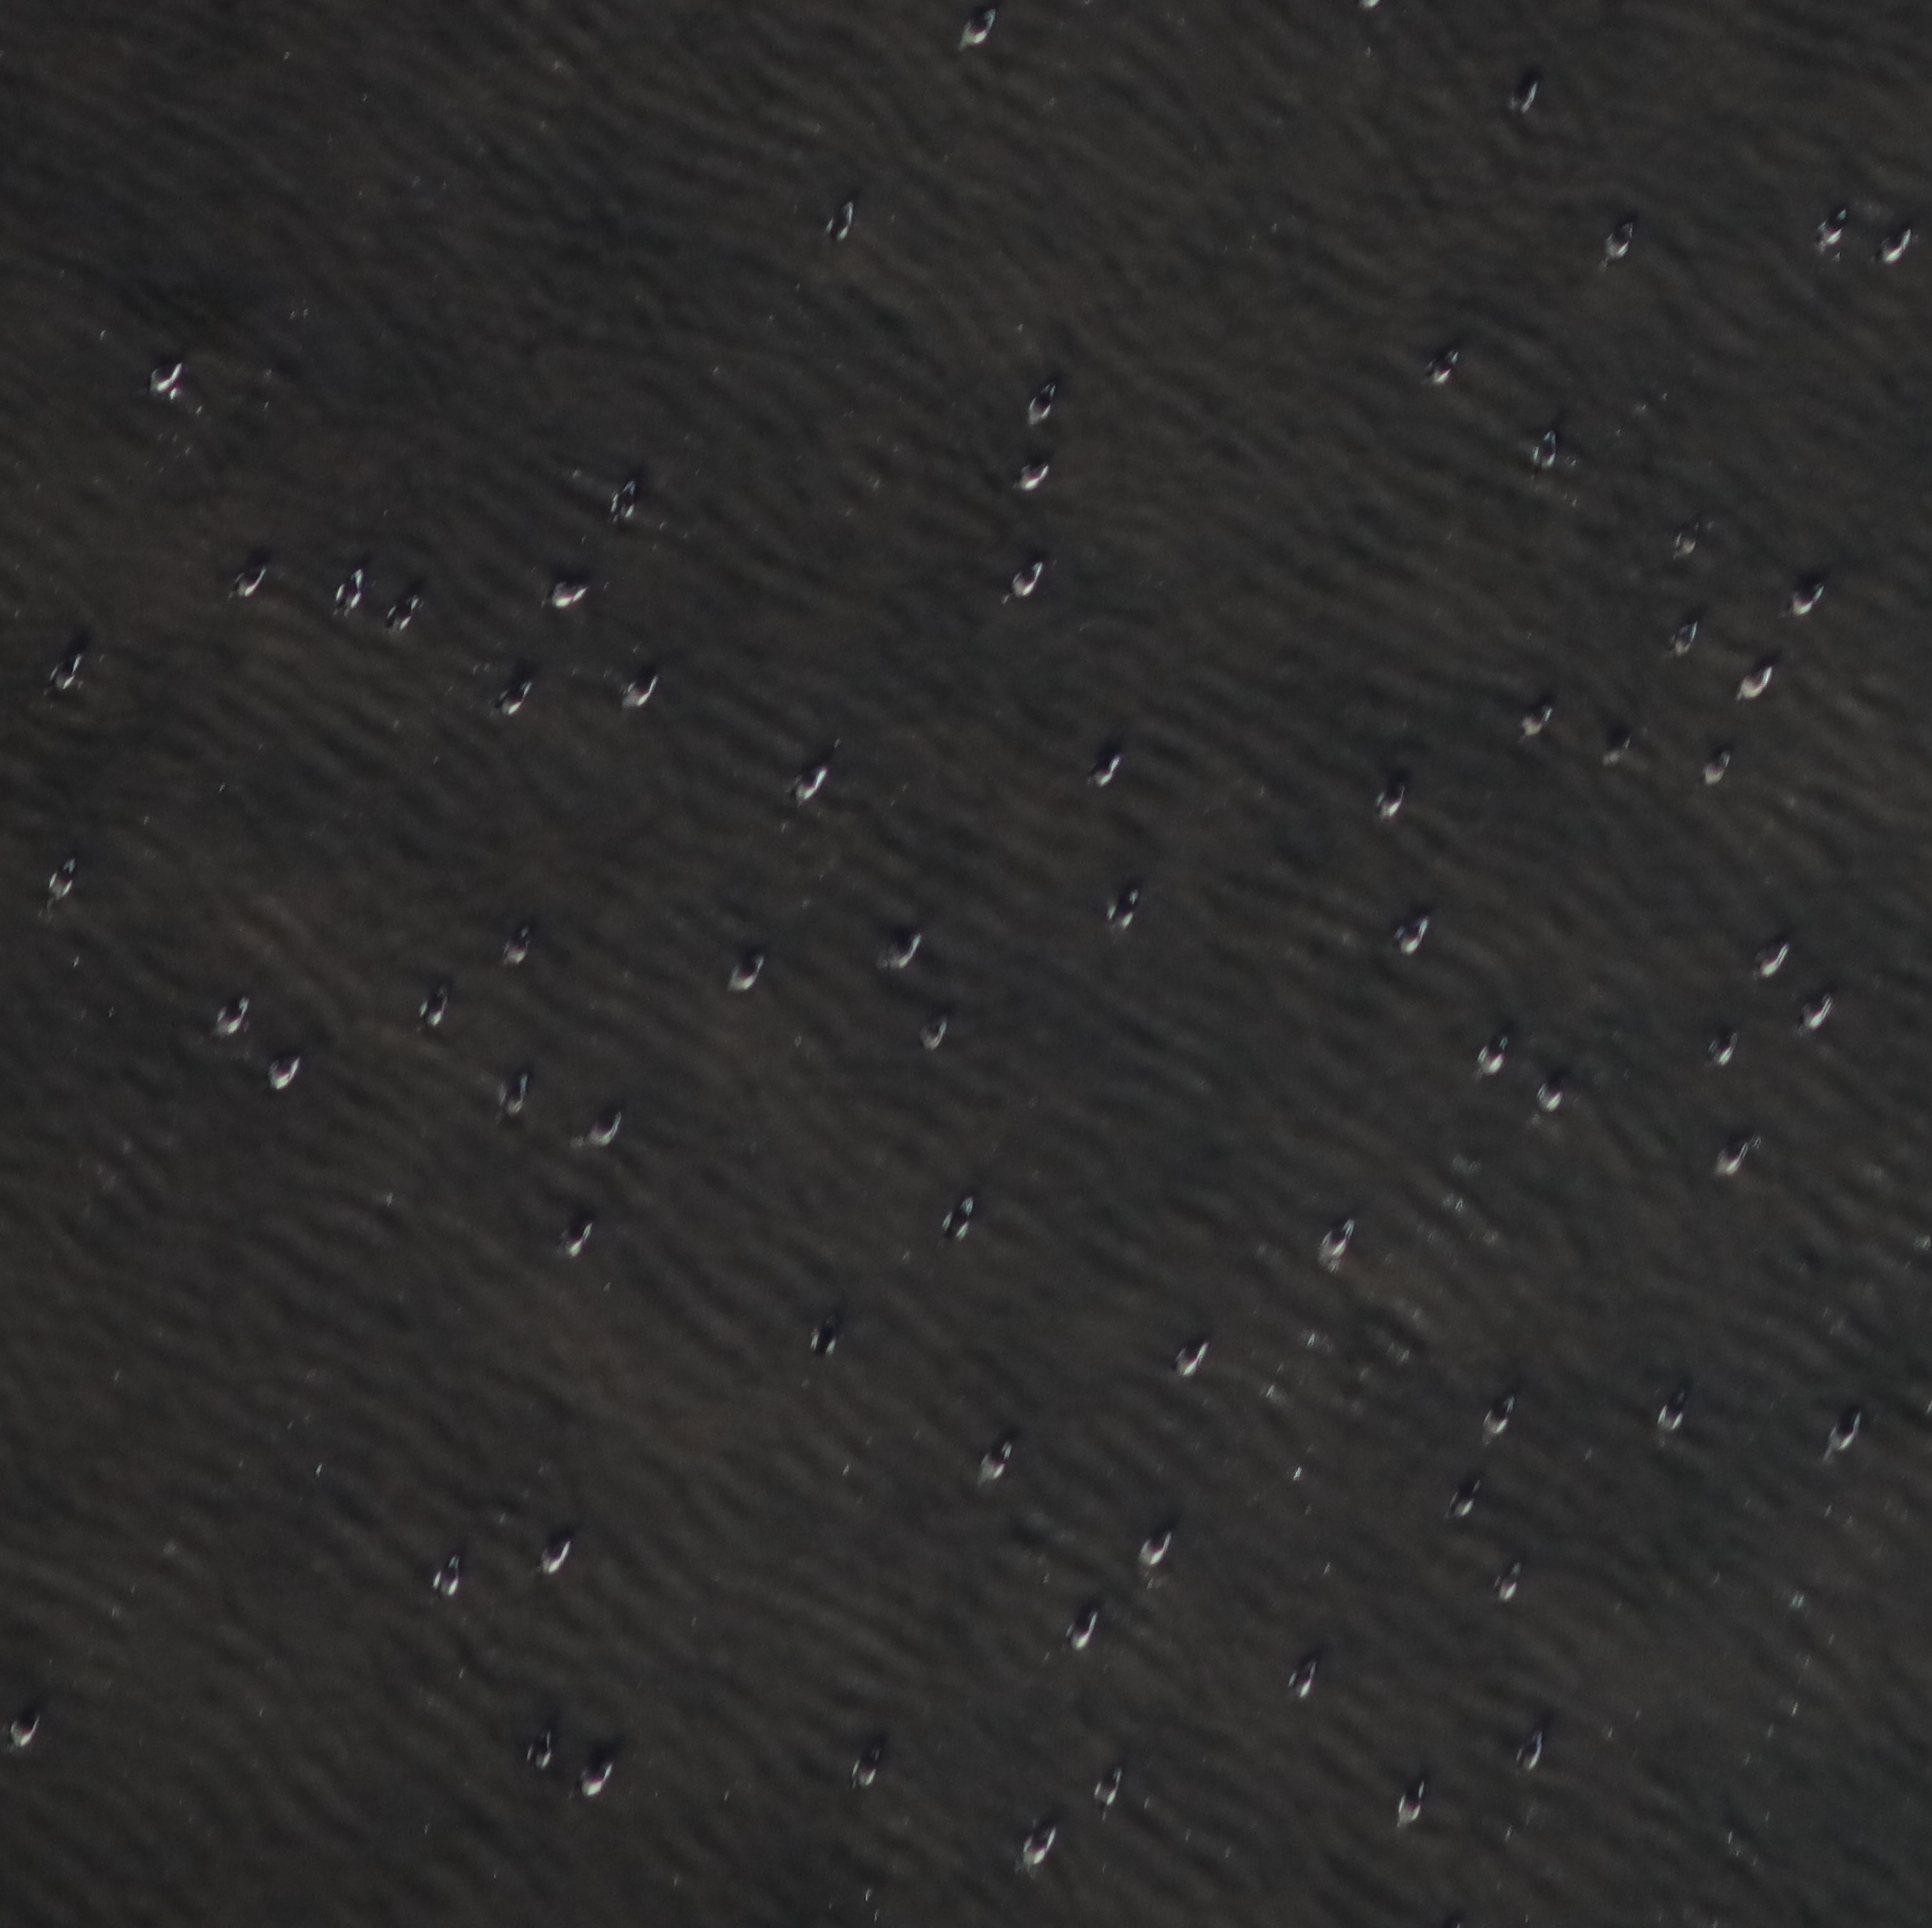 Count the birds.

72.